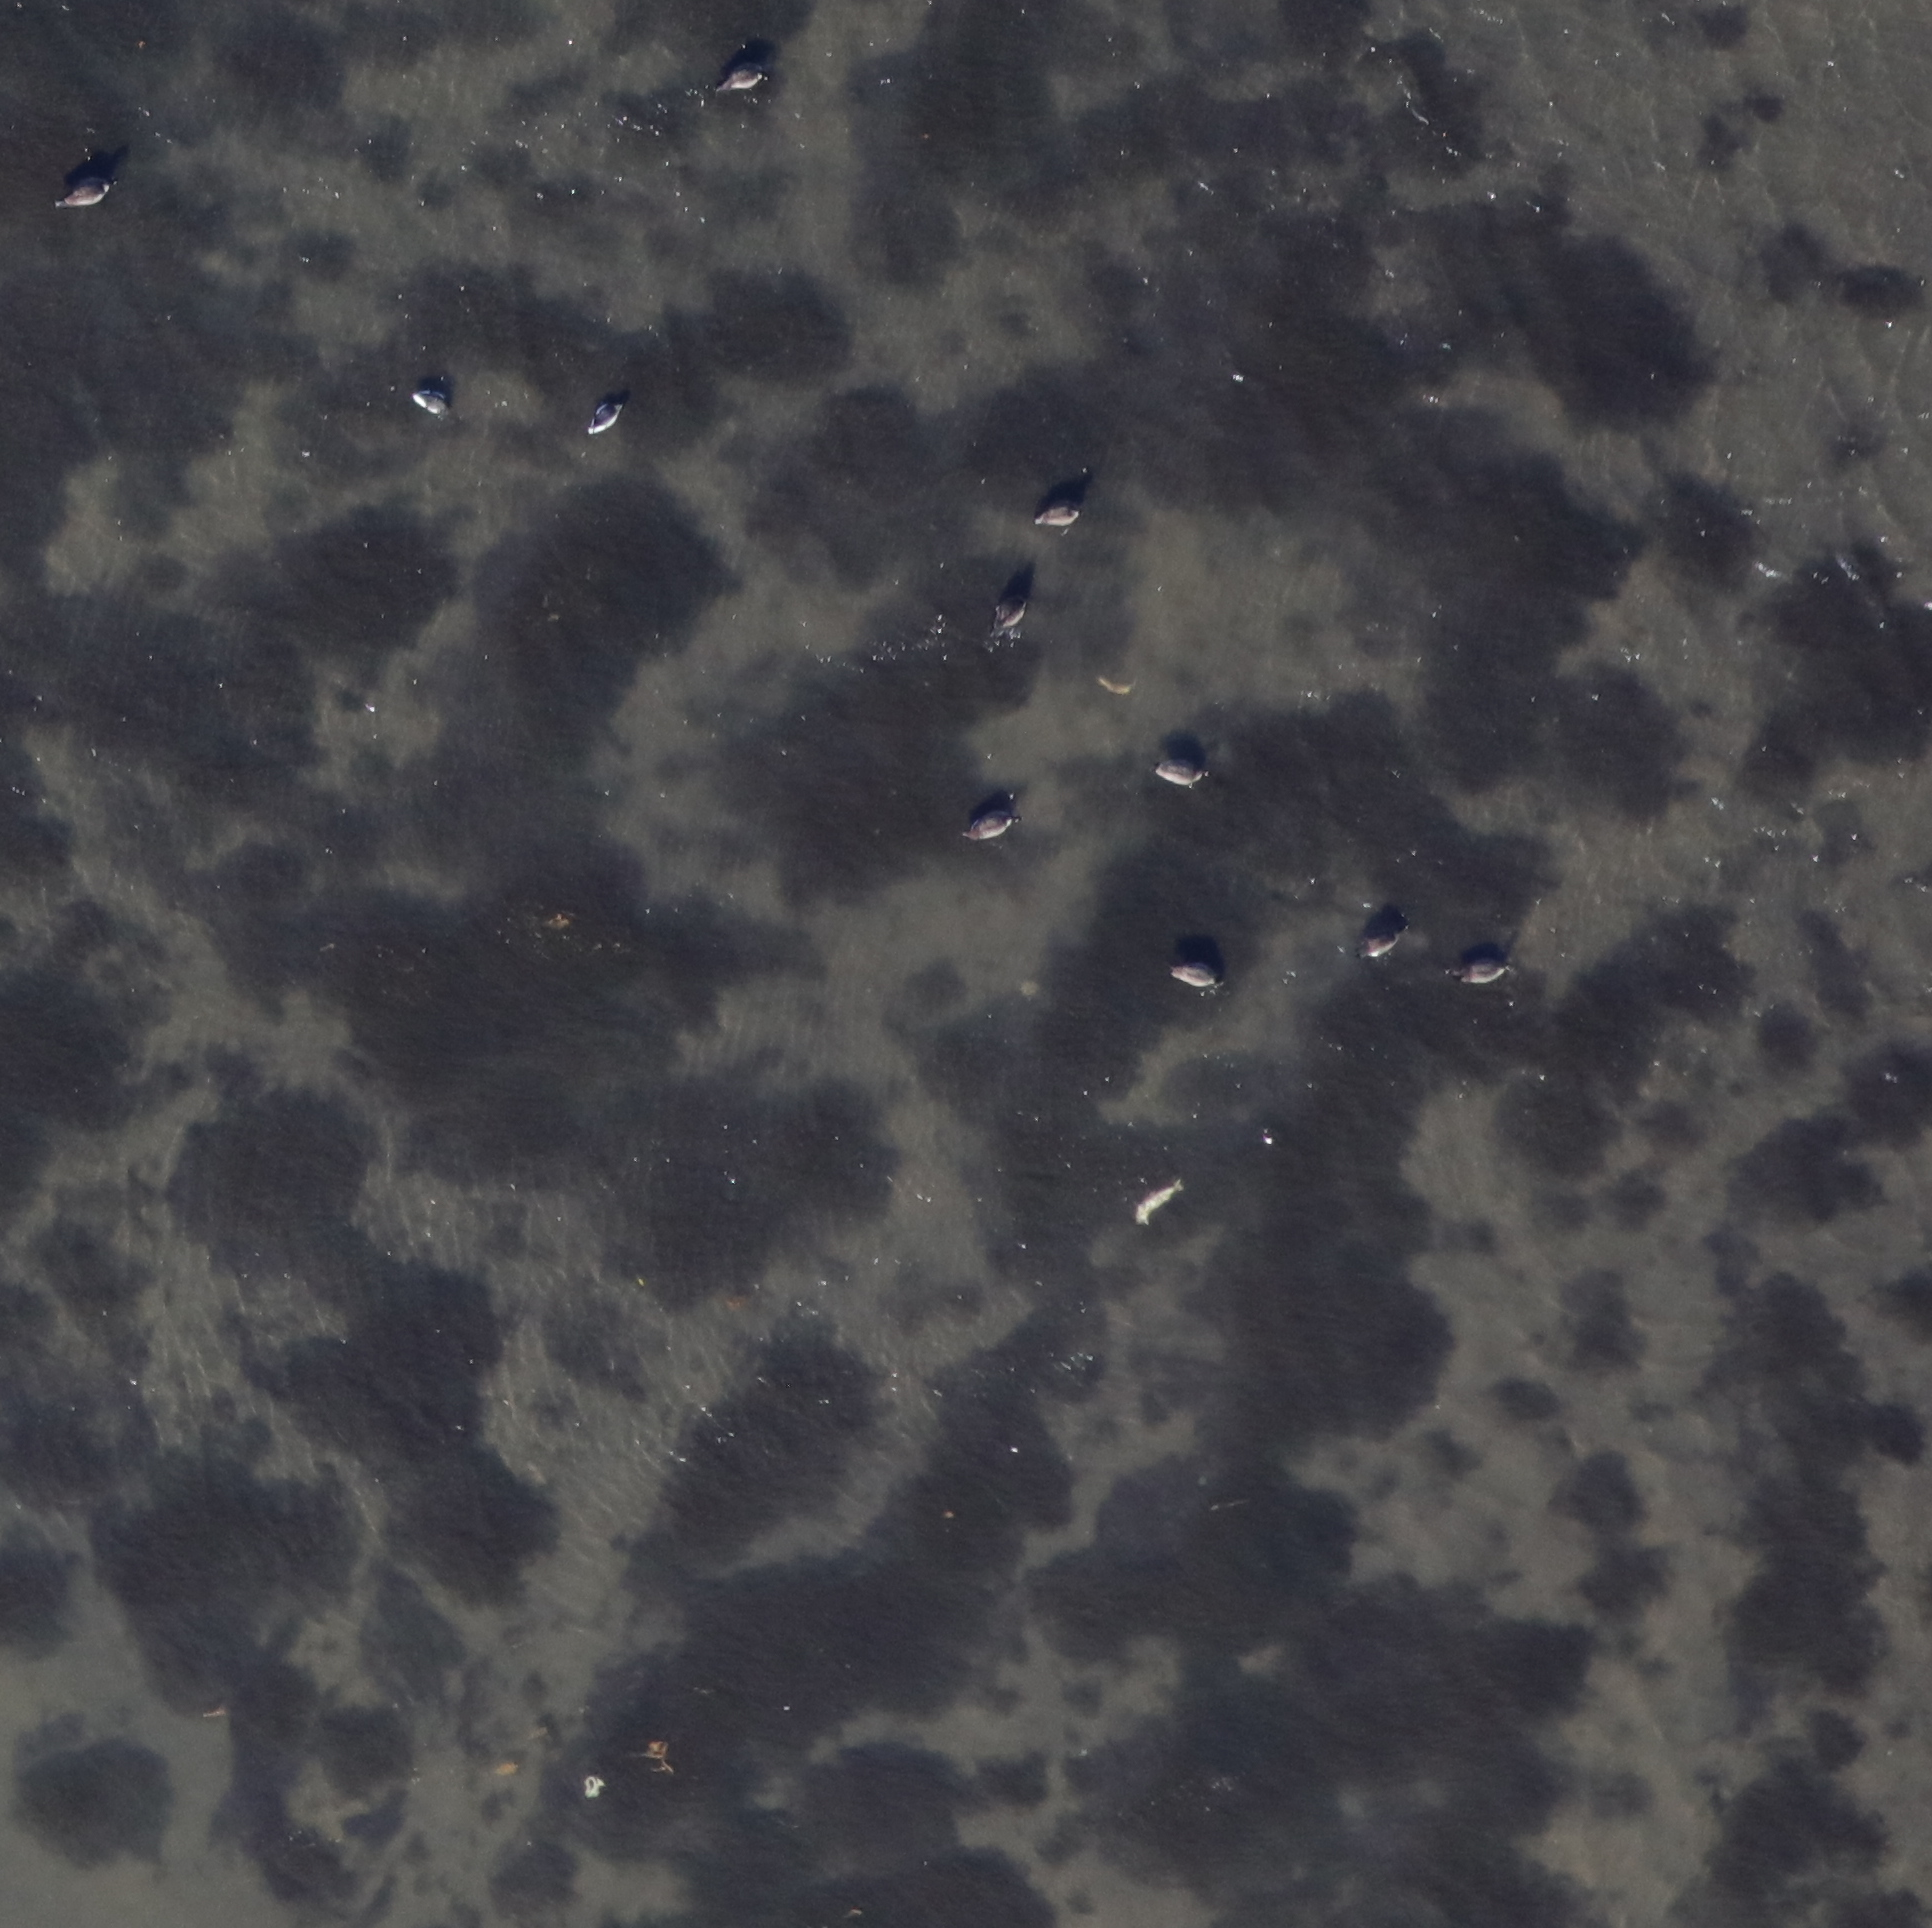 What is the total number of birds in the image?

11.